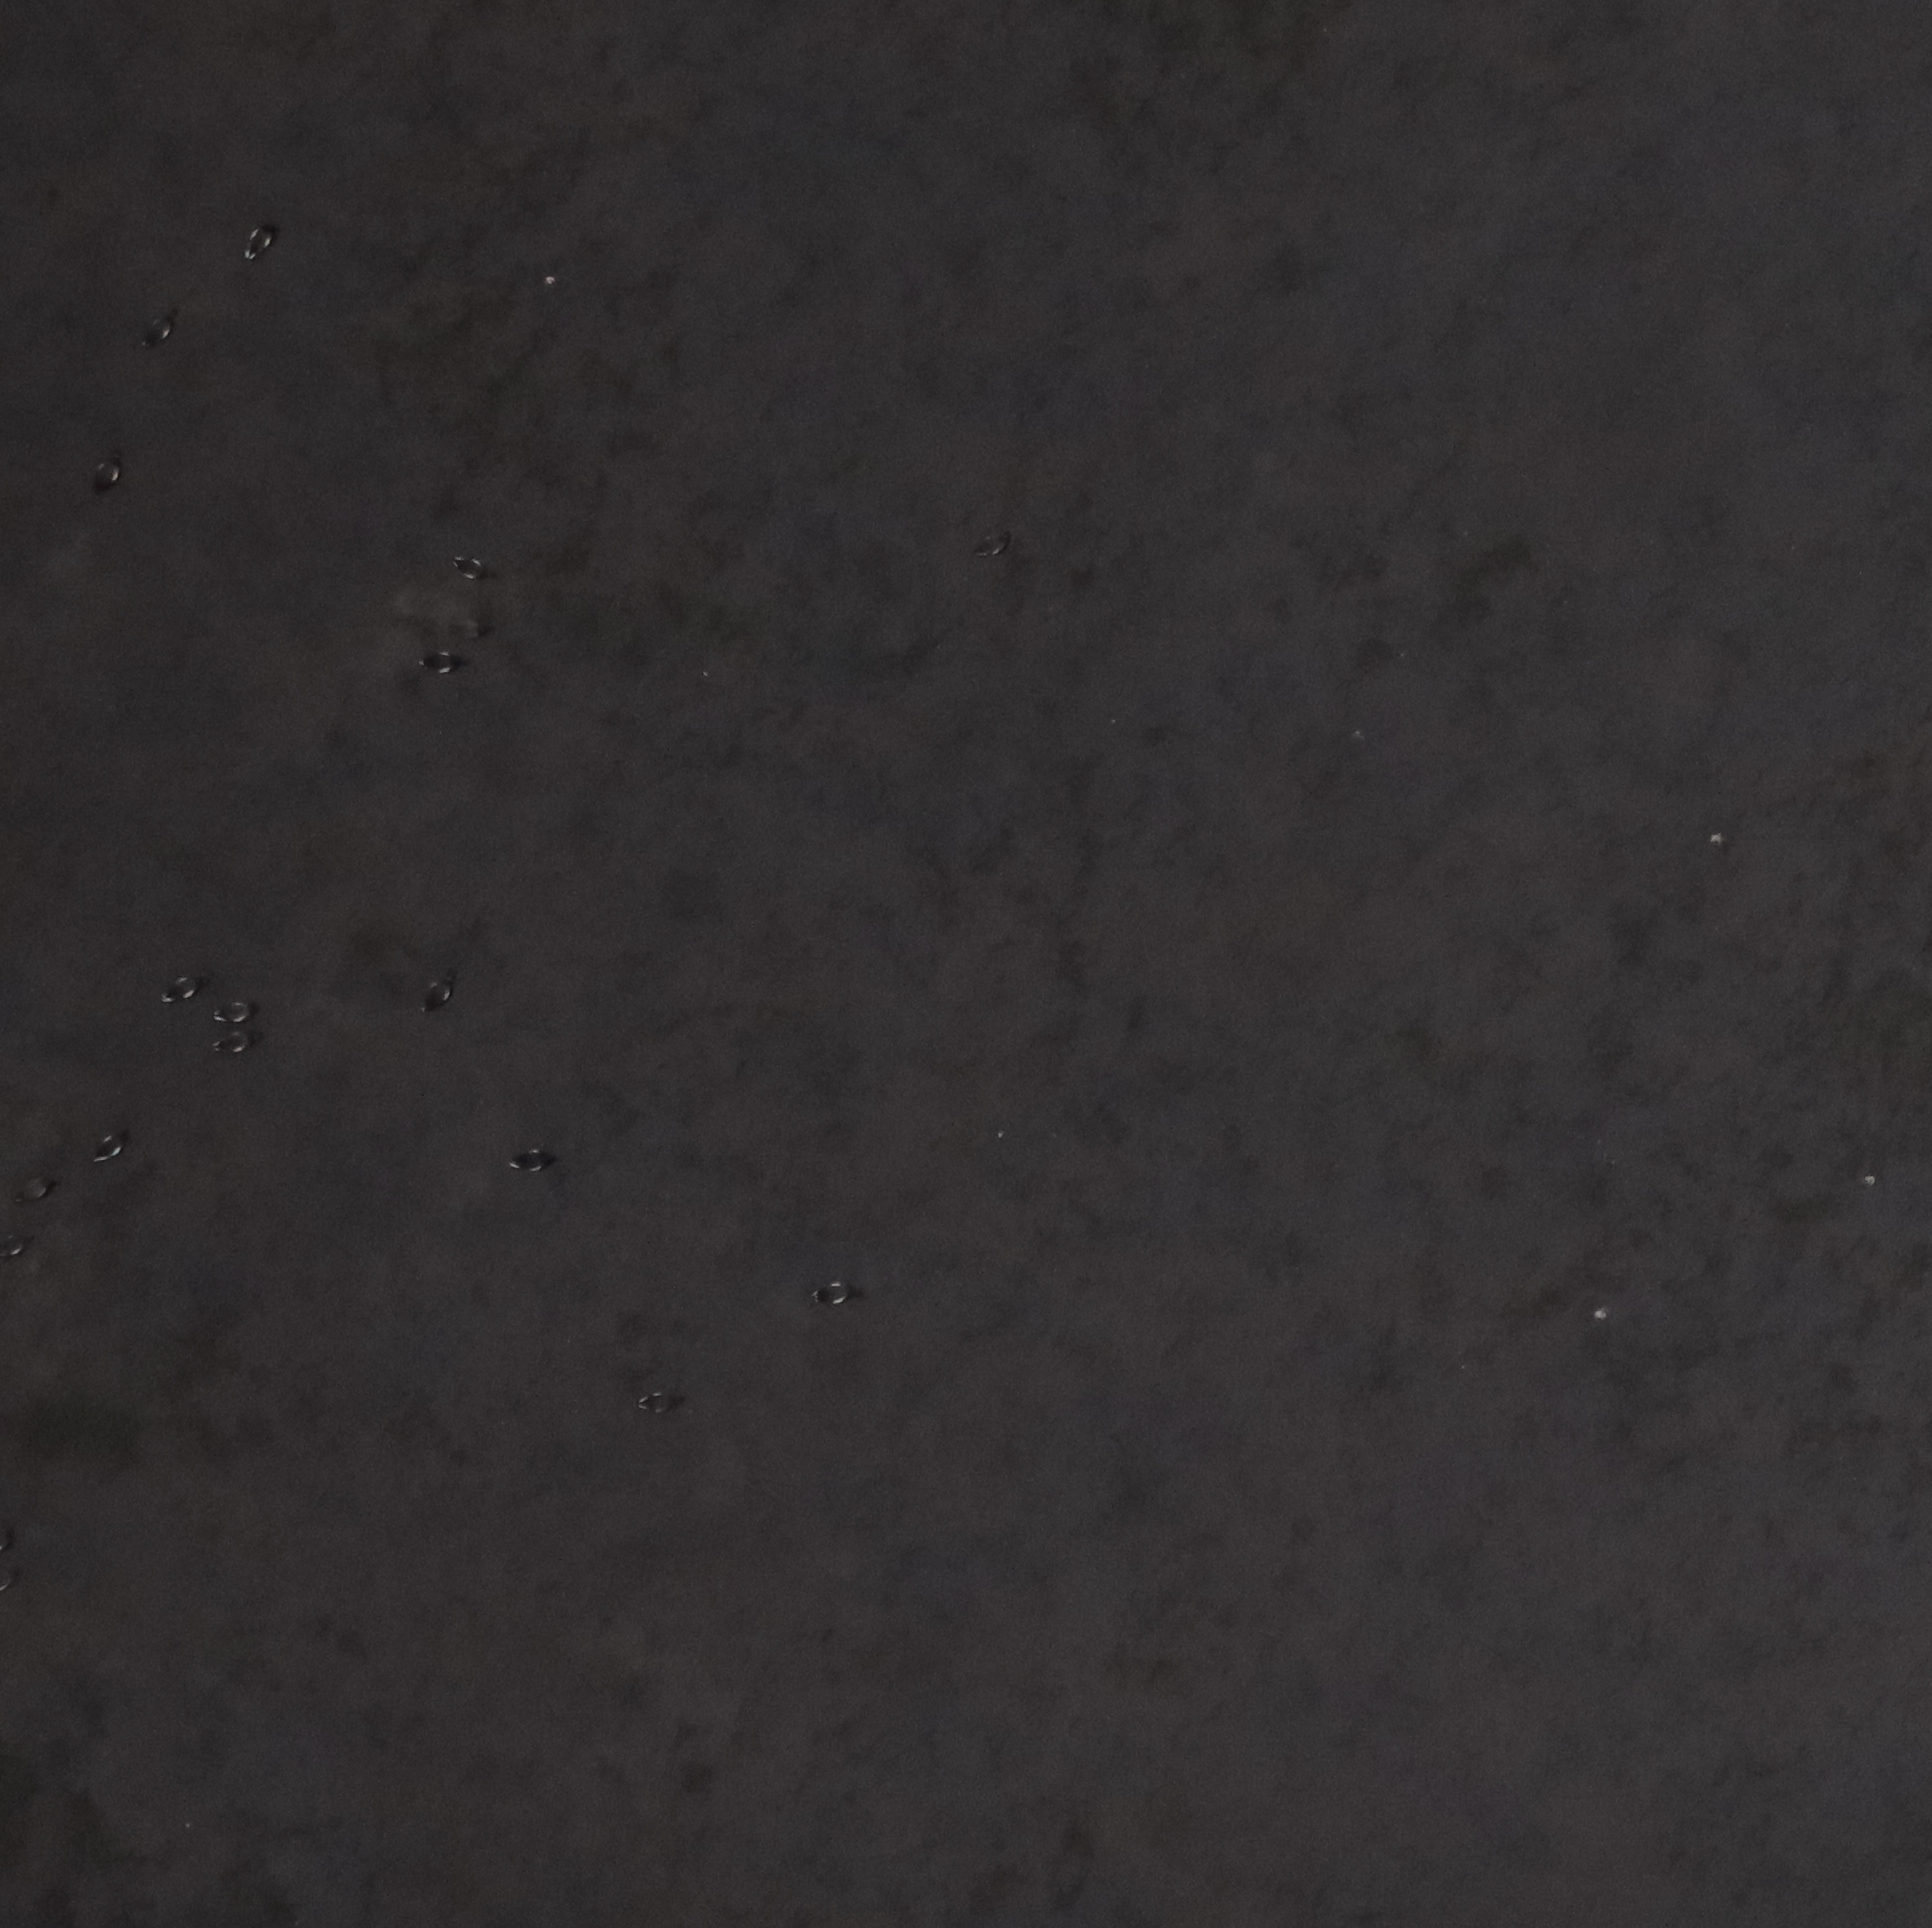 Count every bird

17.